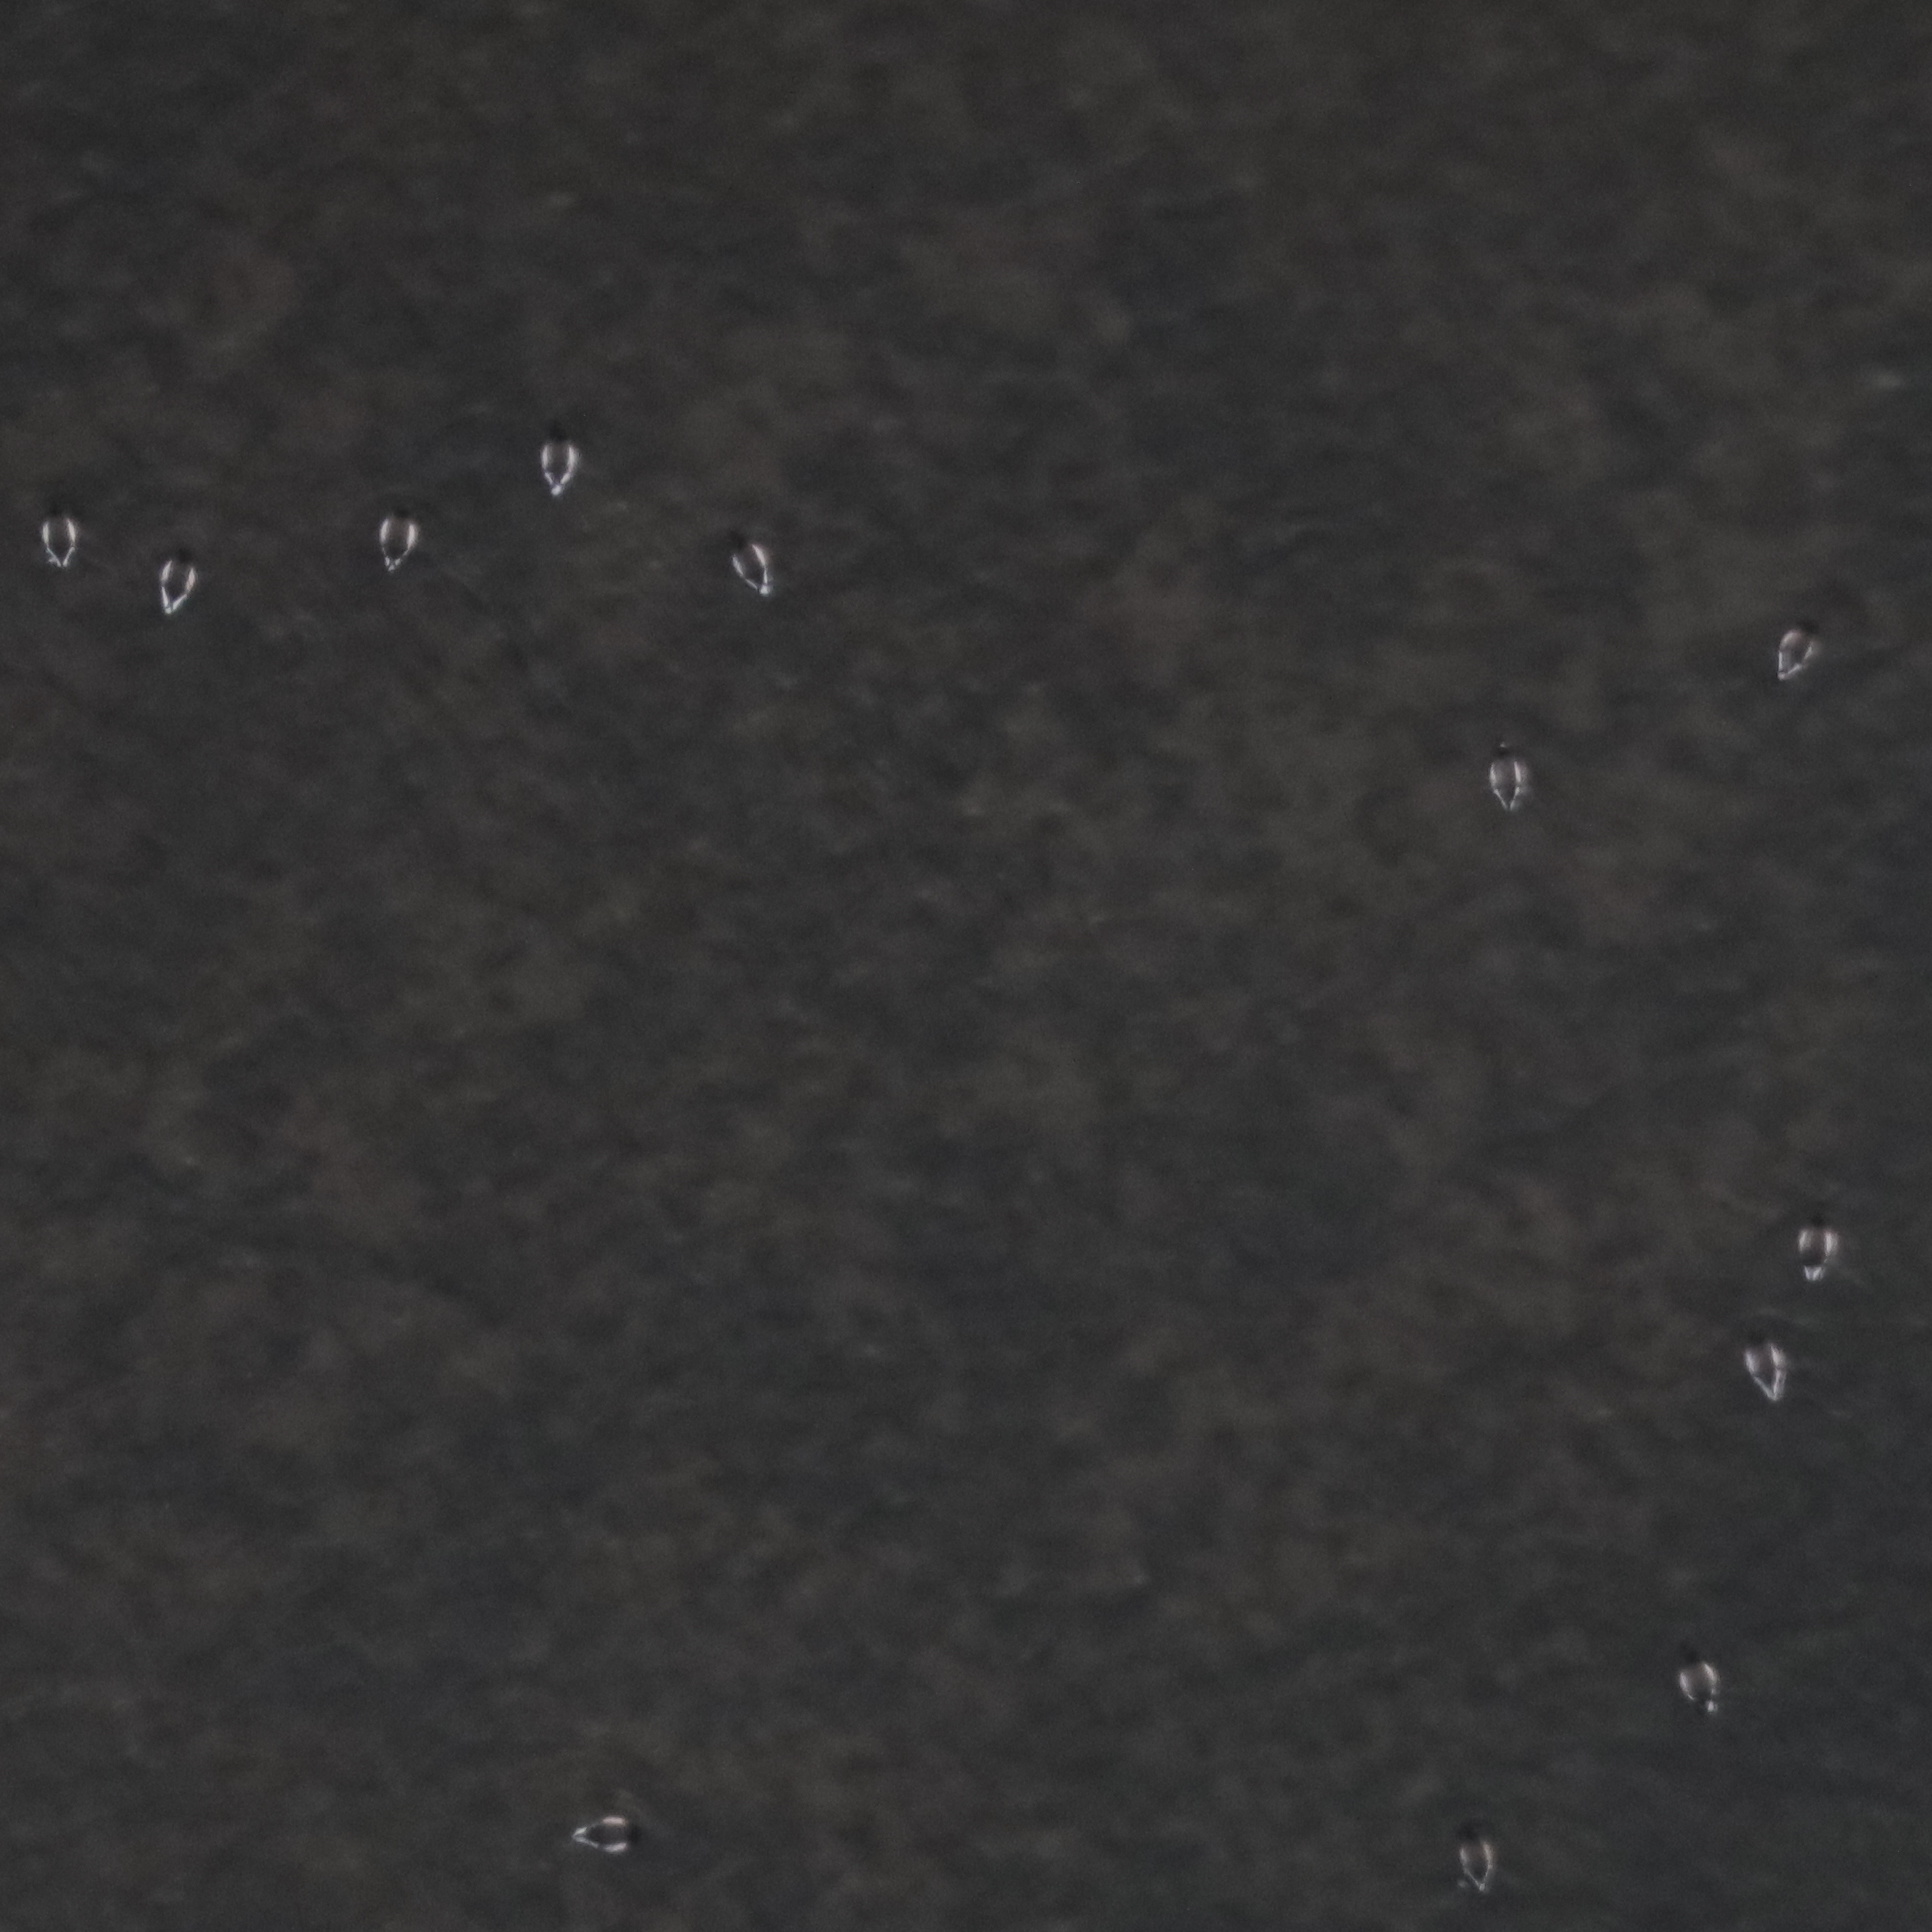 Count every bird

12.